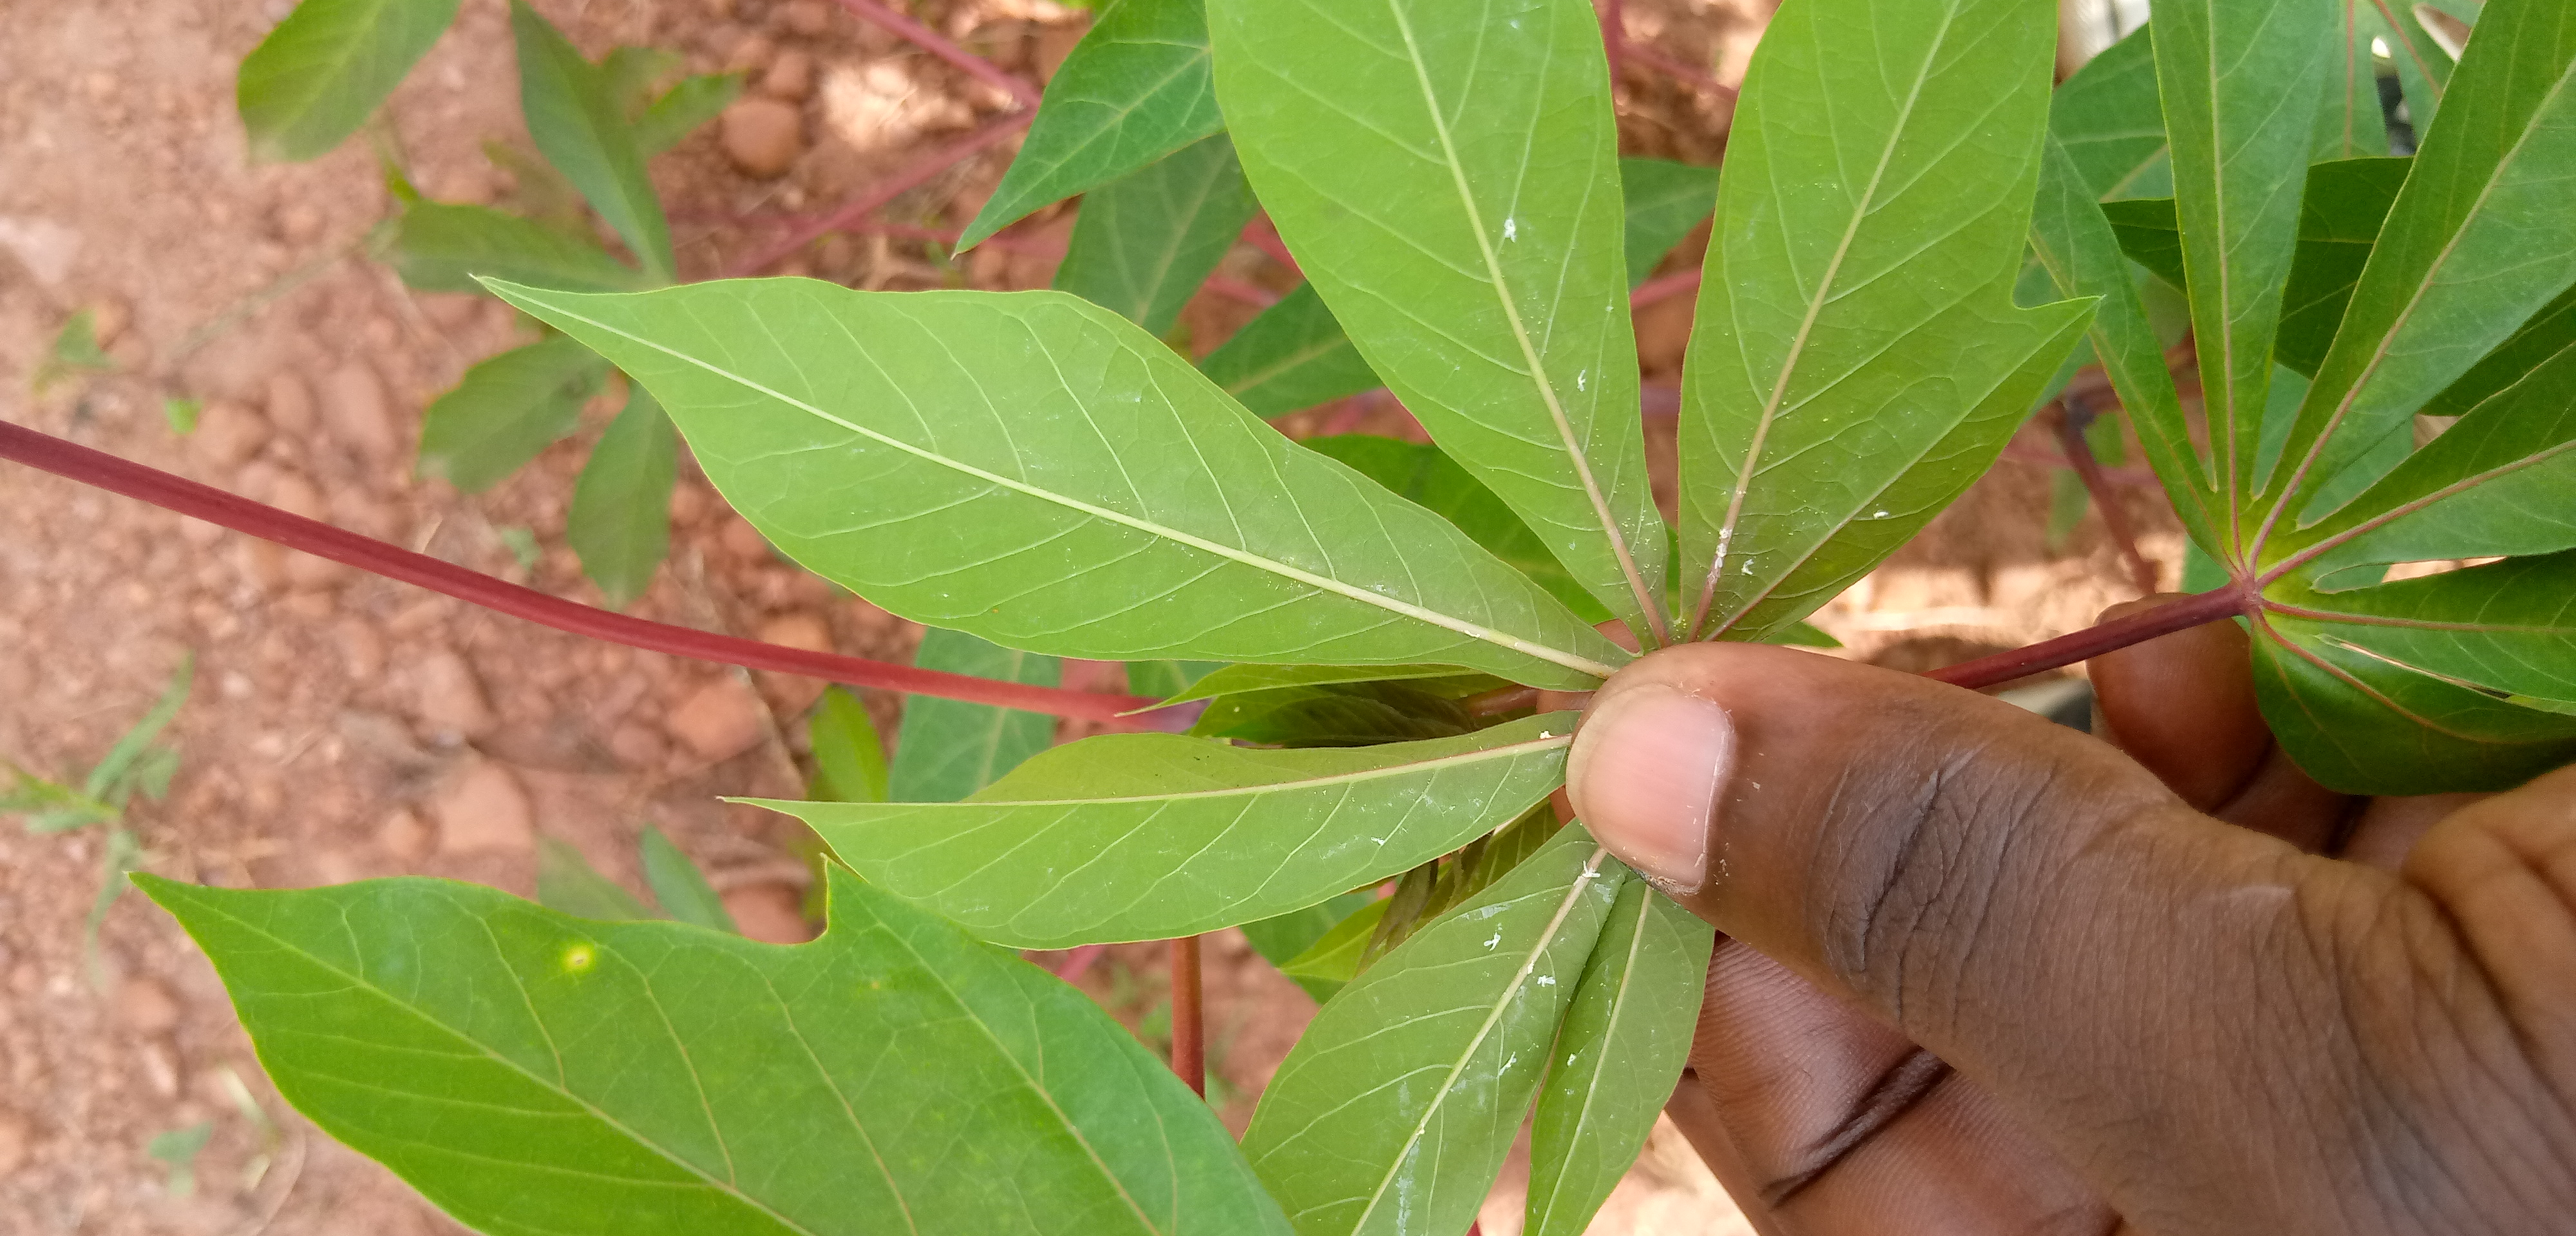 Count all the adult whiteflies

10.